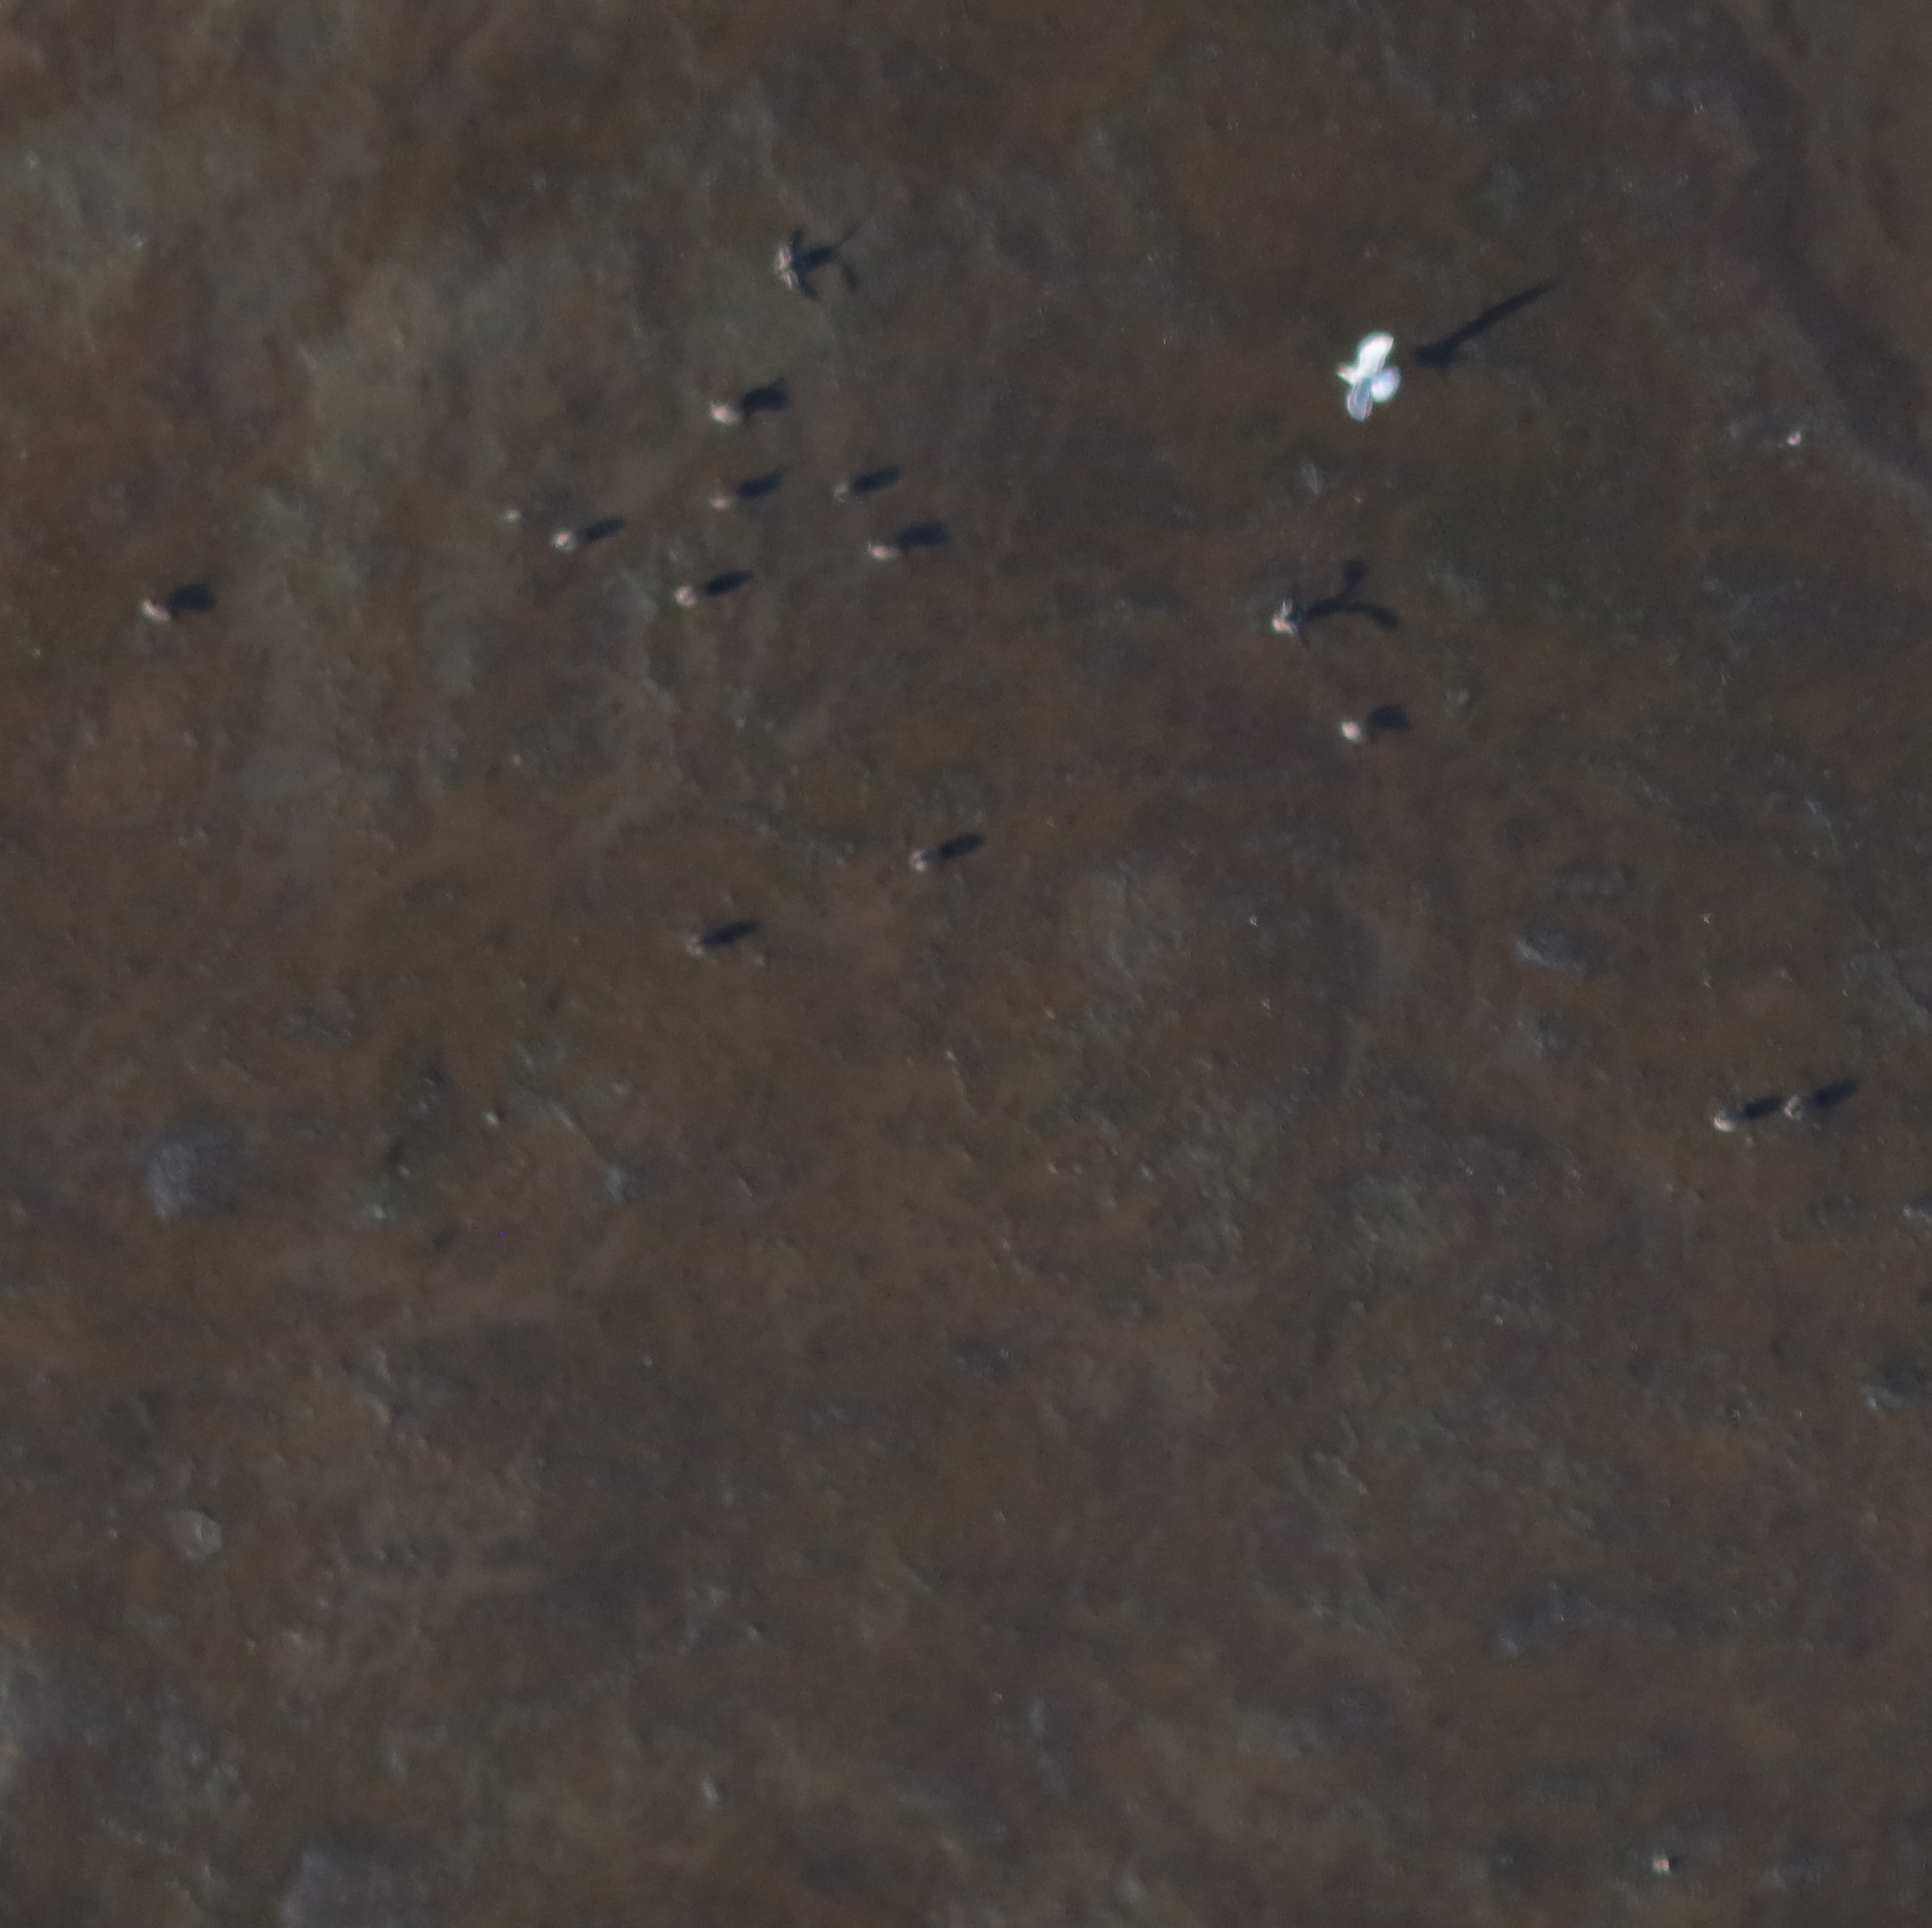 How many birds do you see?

15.